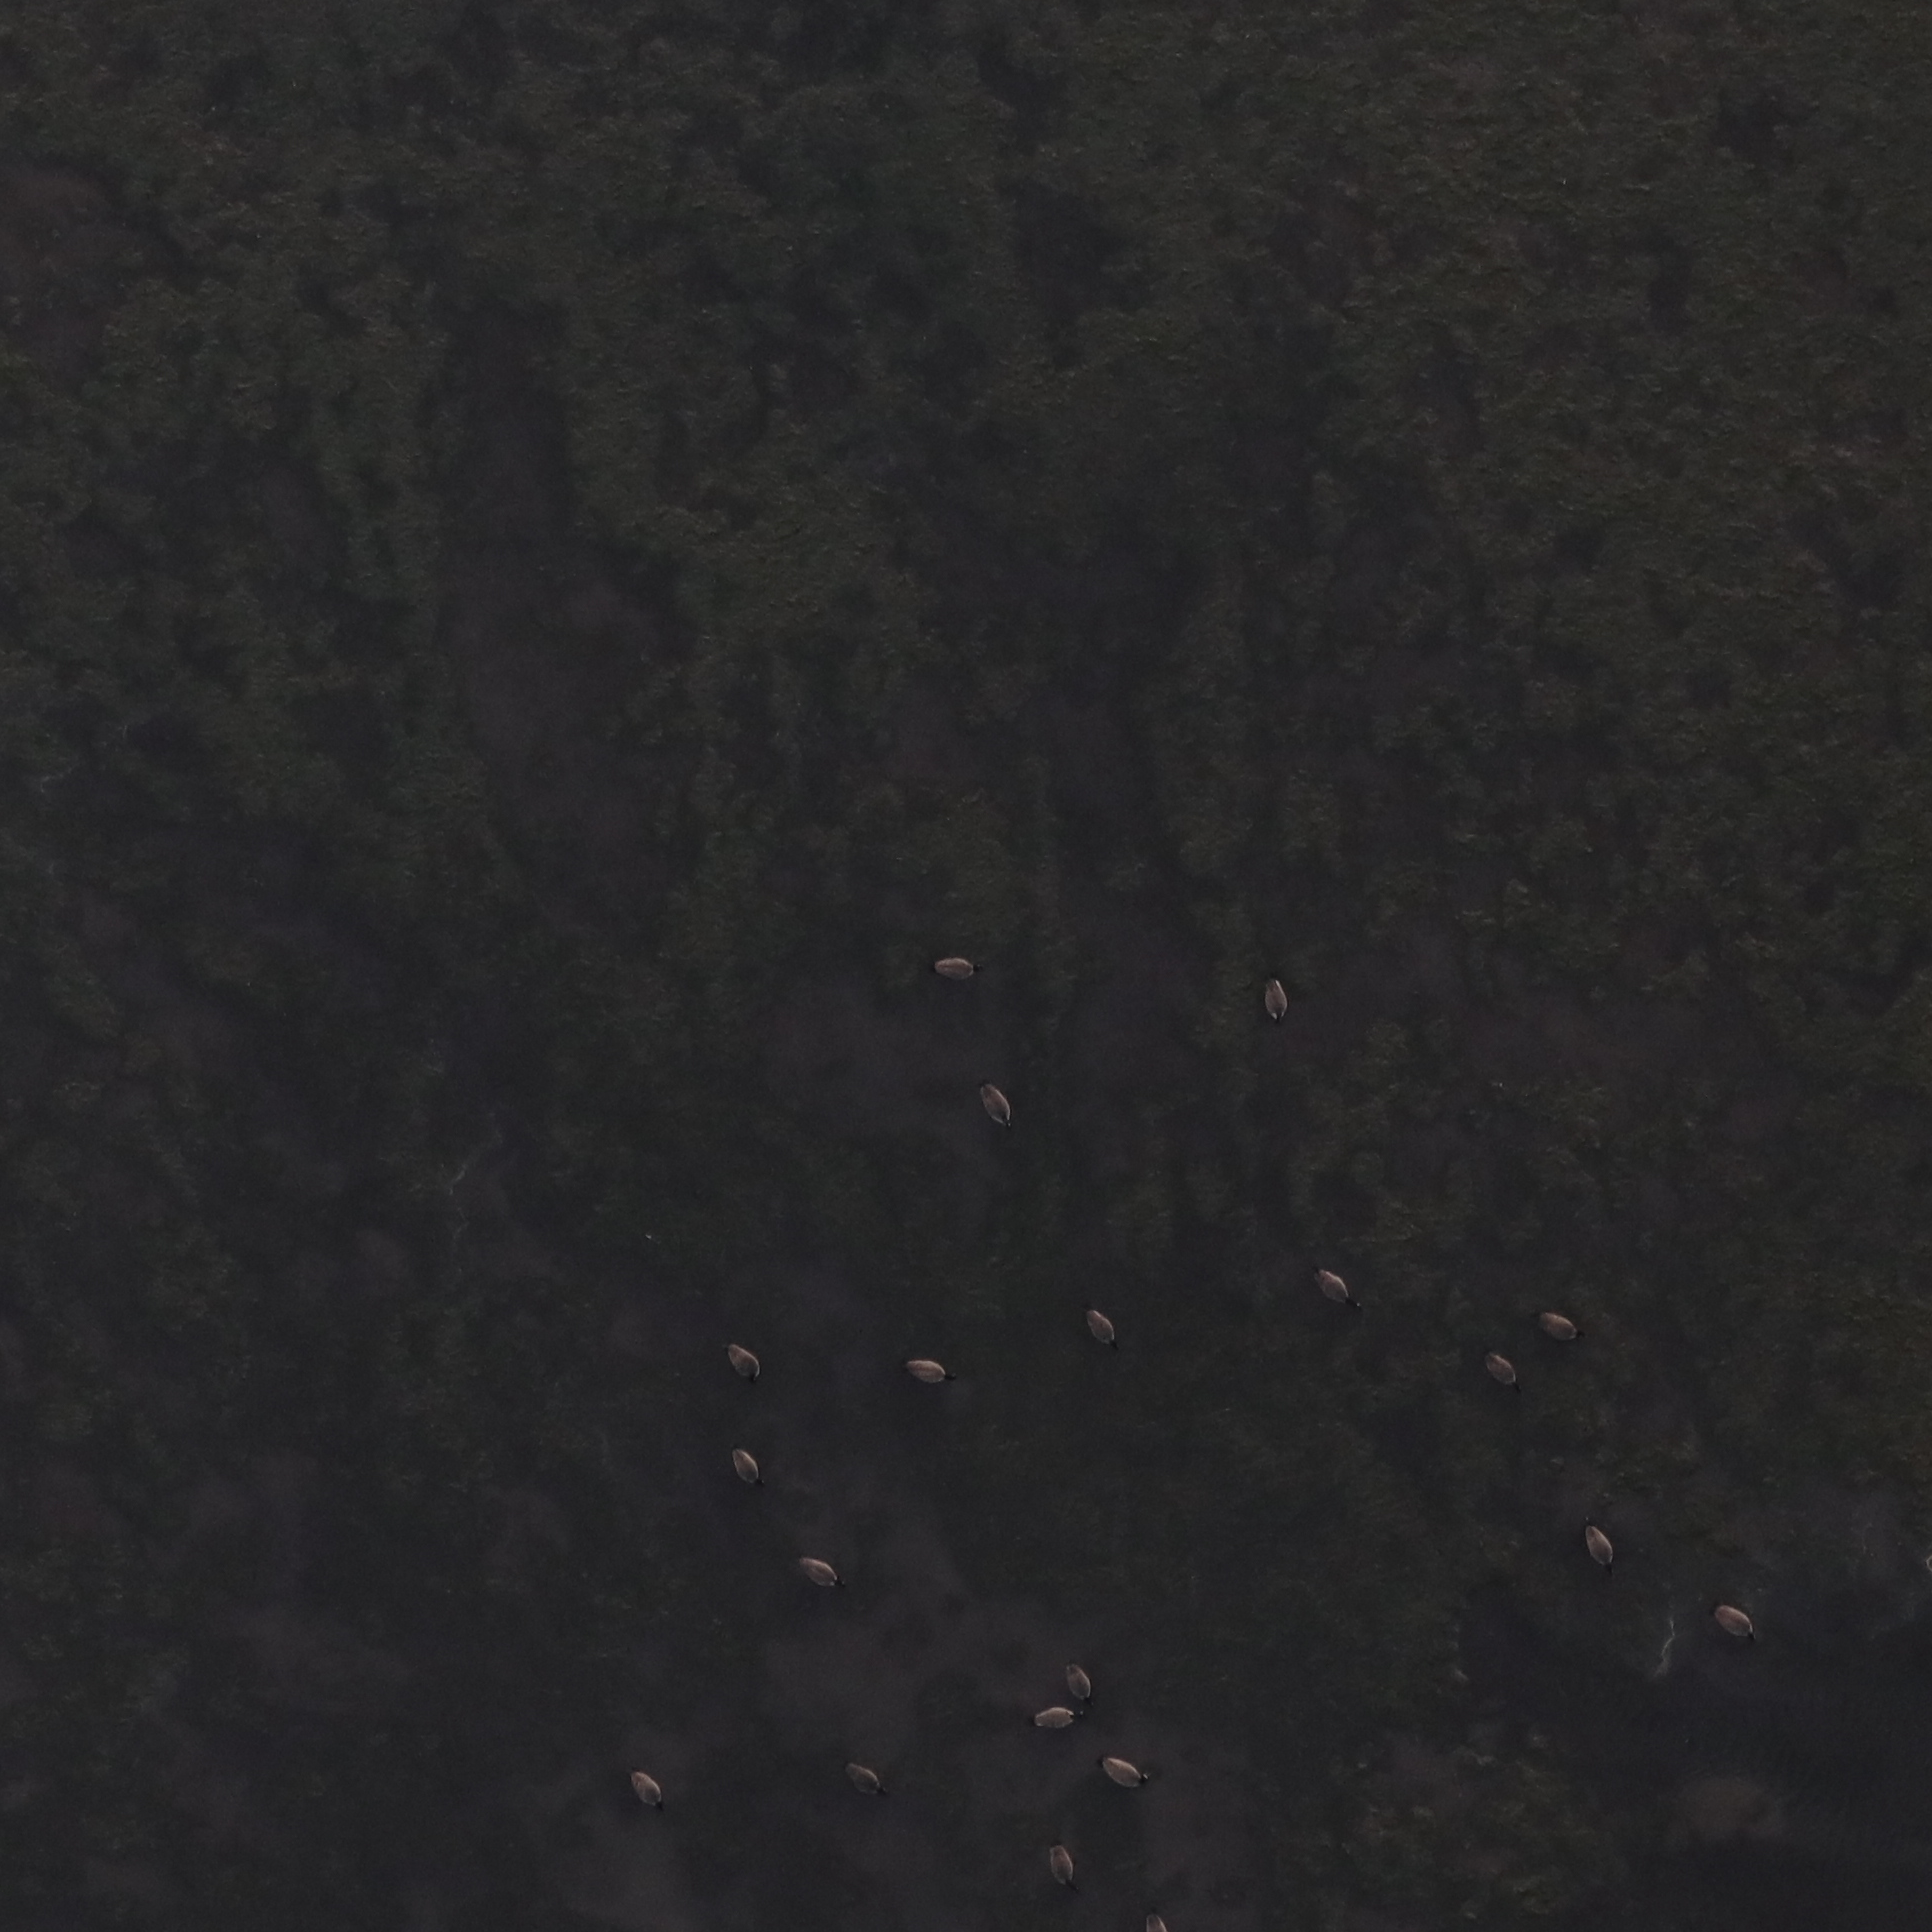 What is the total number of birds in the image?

19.